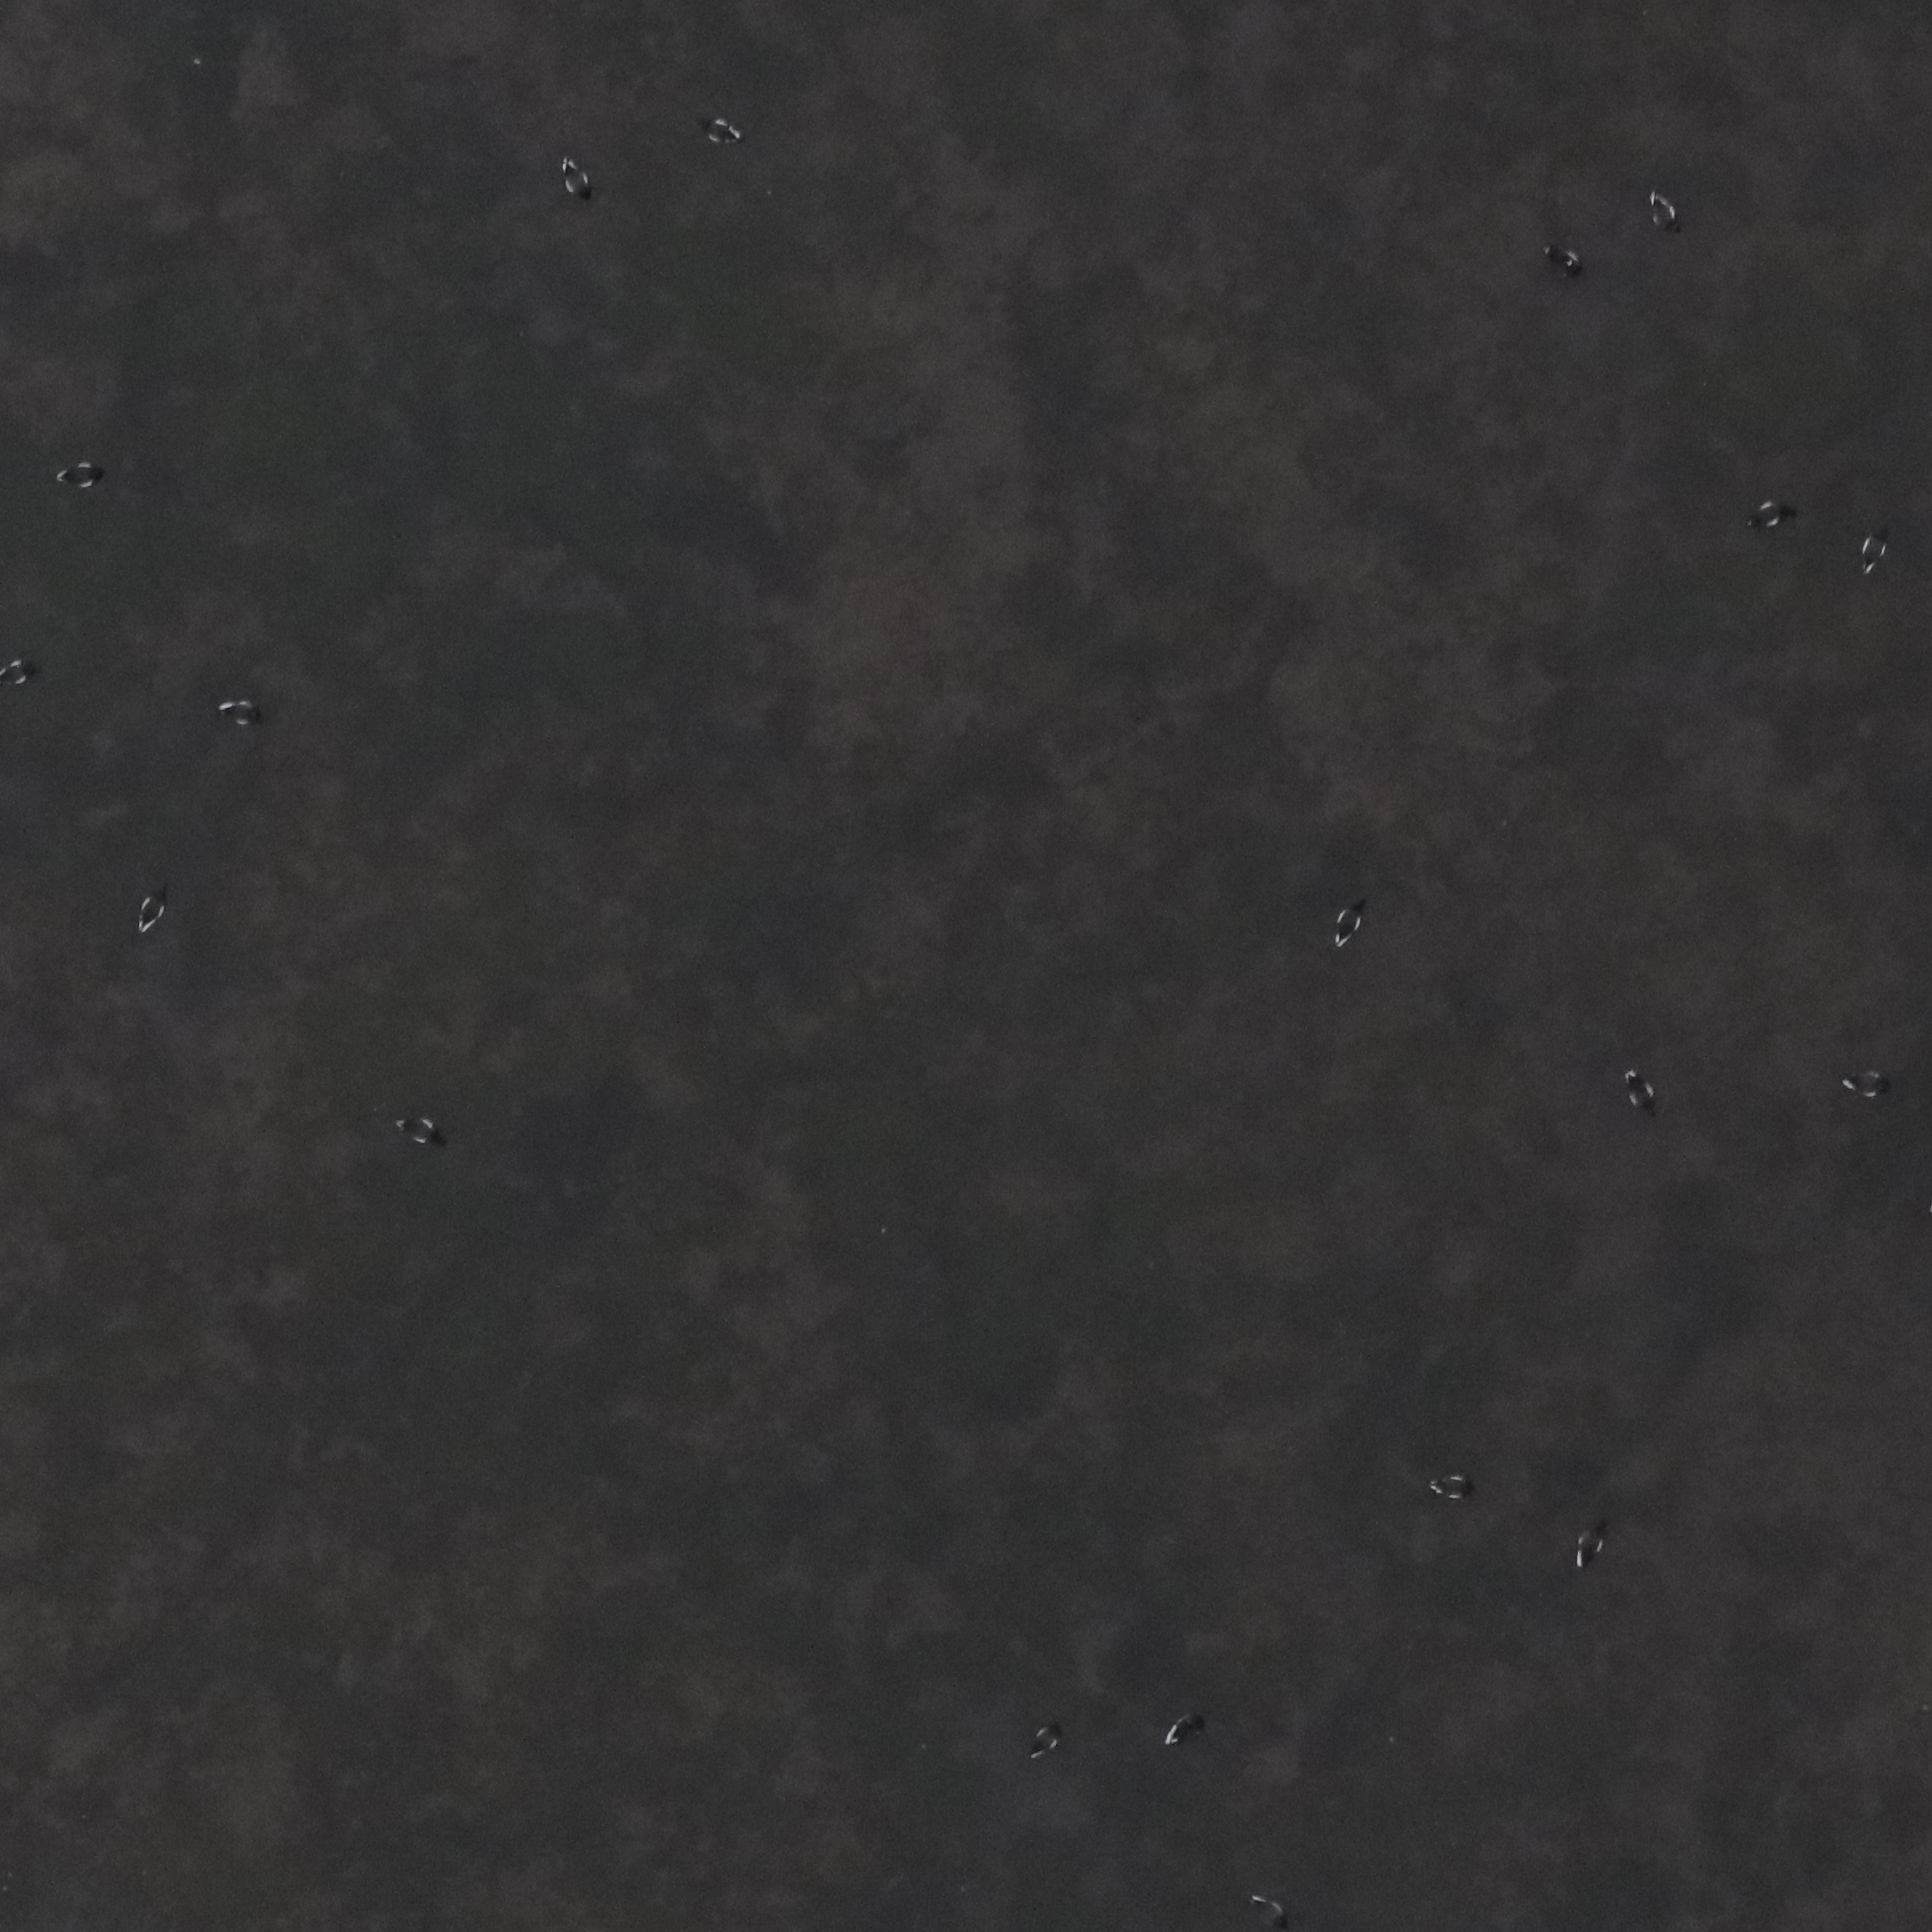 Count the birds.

19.